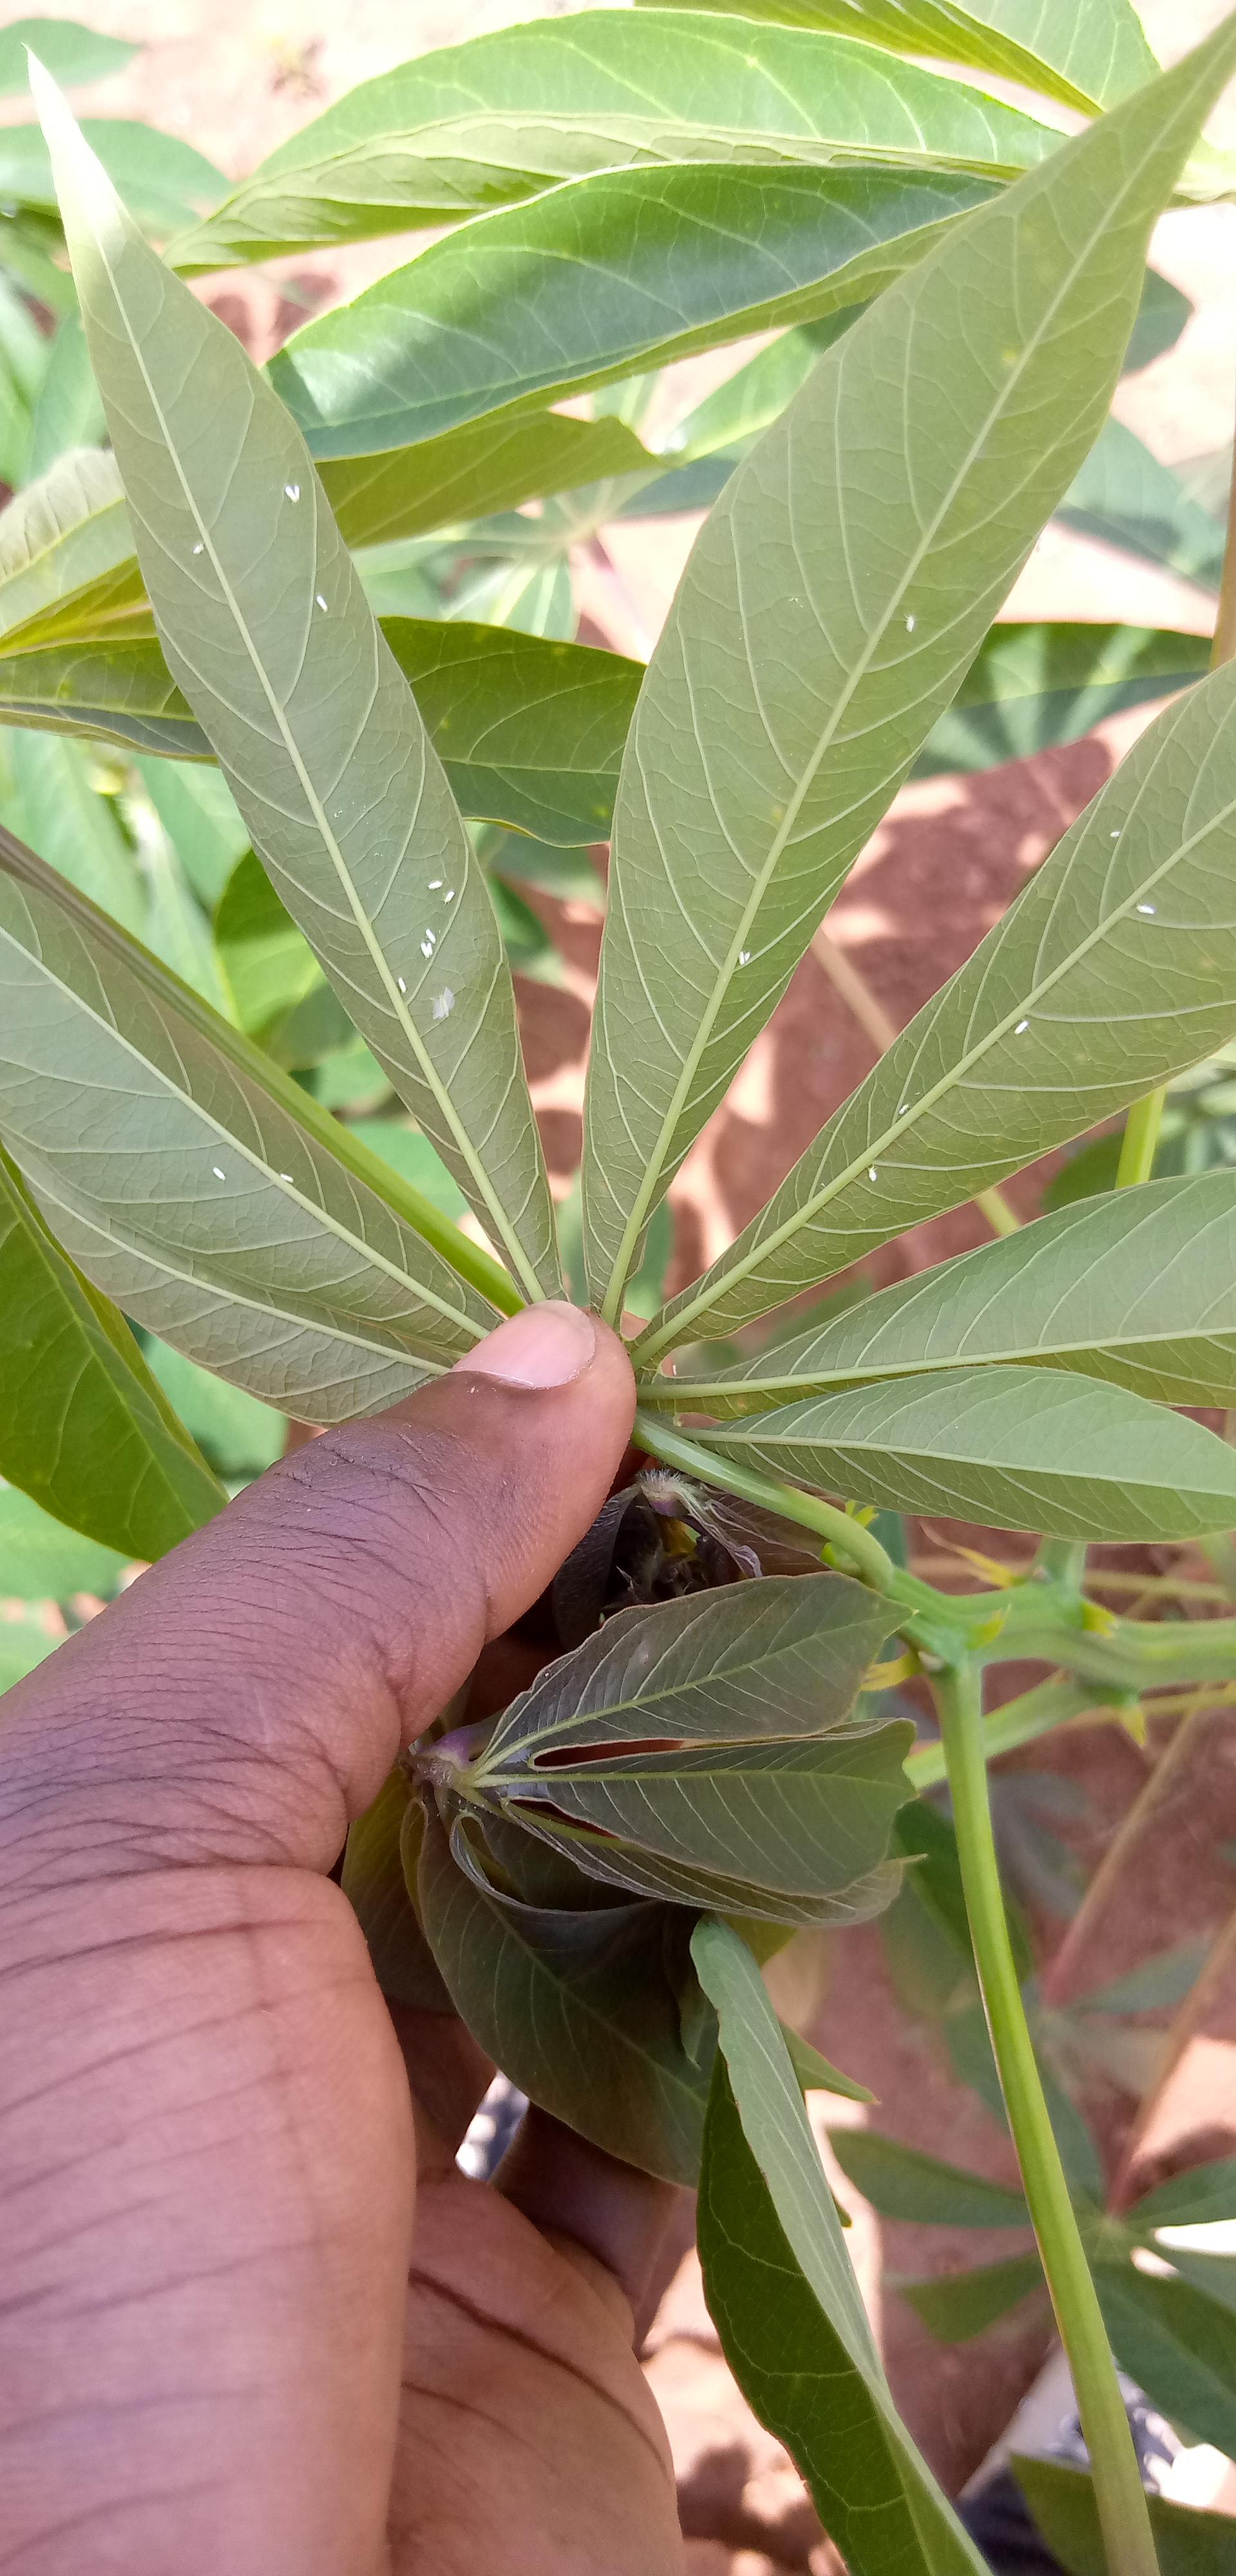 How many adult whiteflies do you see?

20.